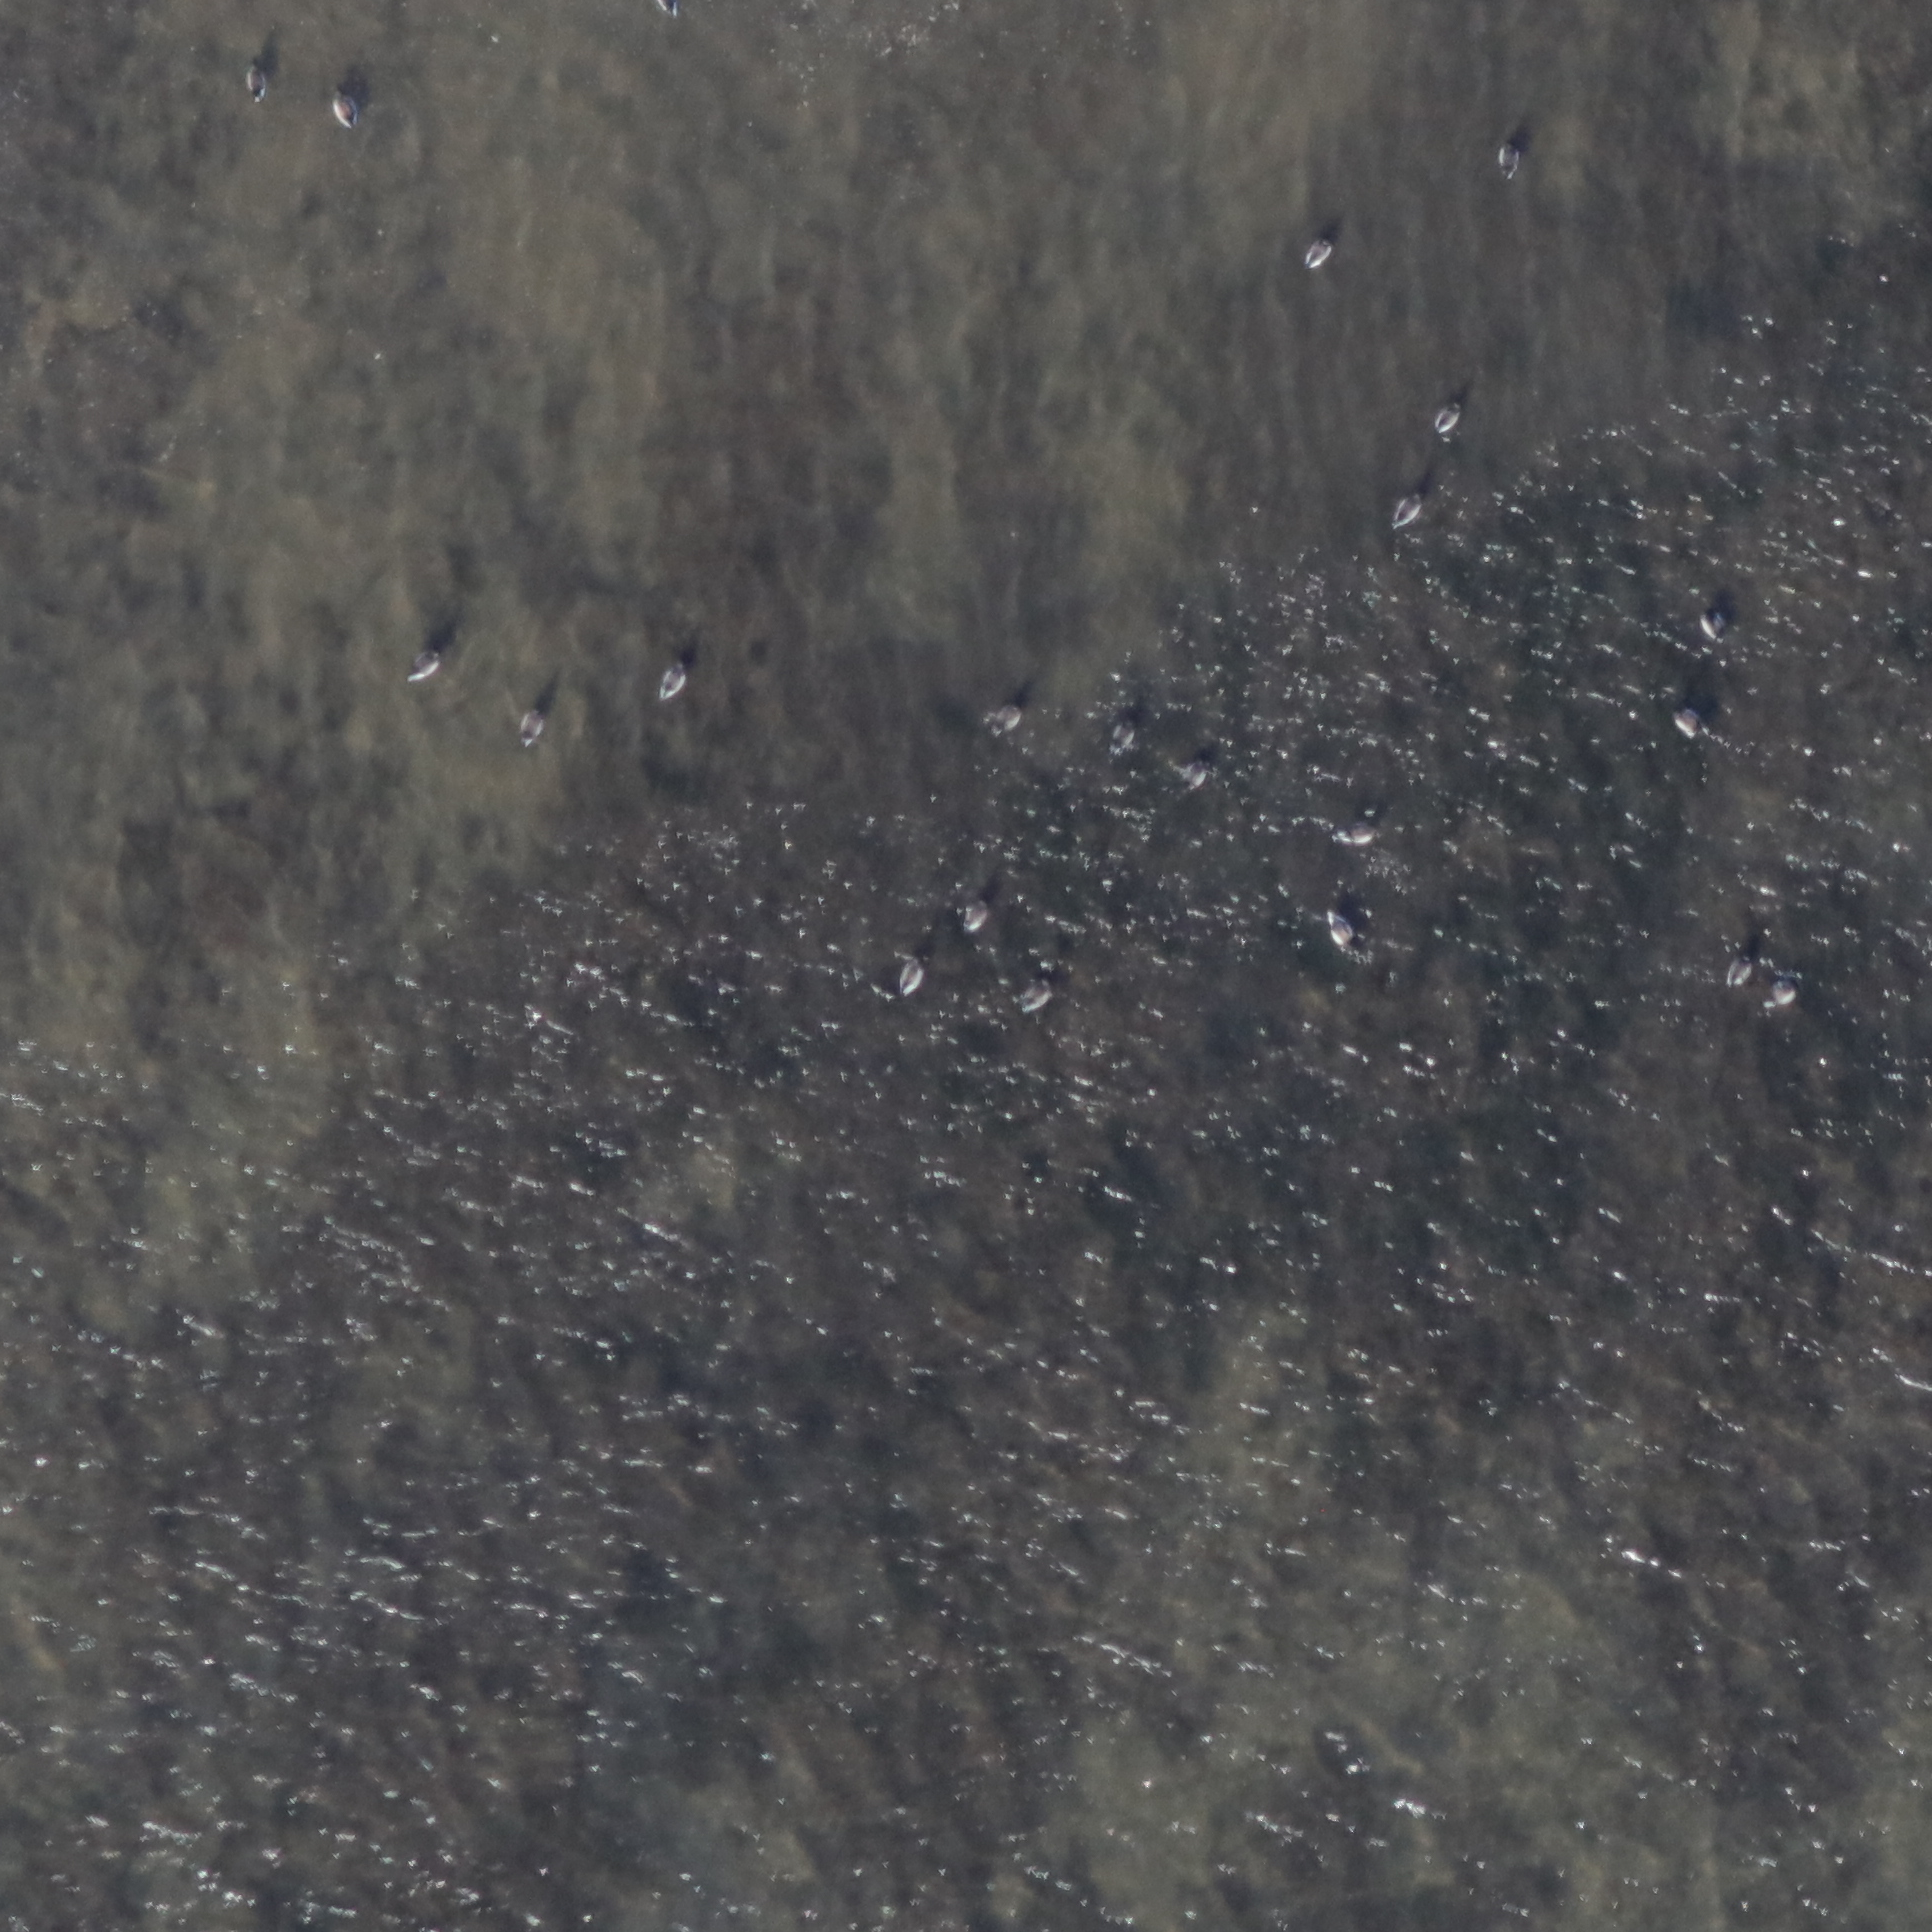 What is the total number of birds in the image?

21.